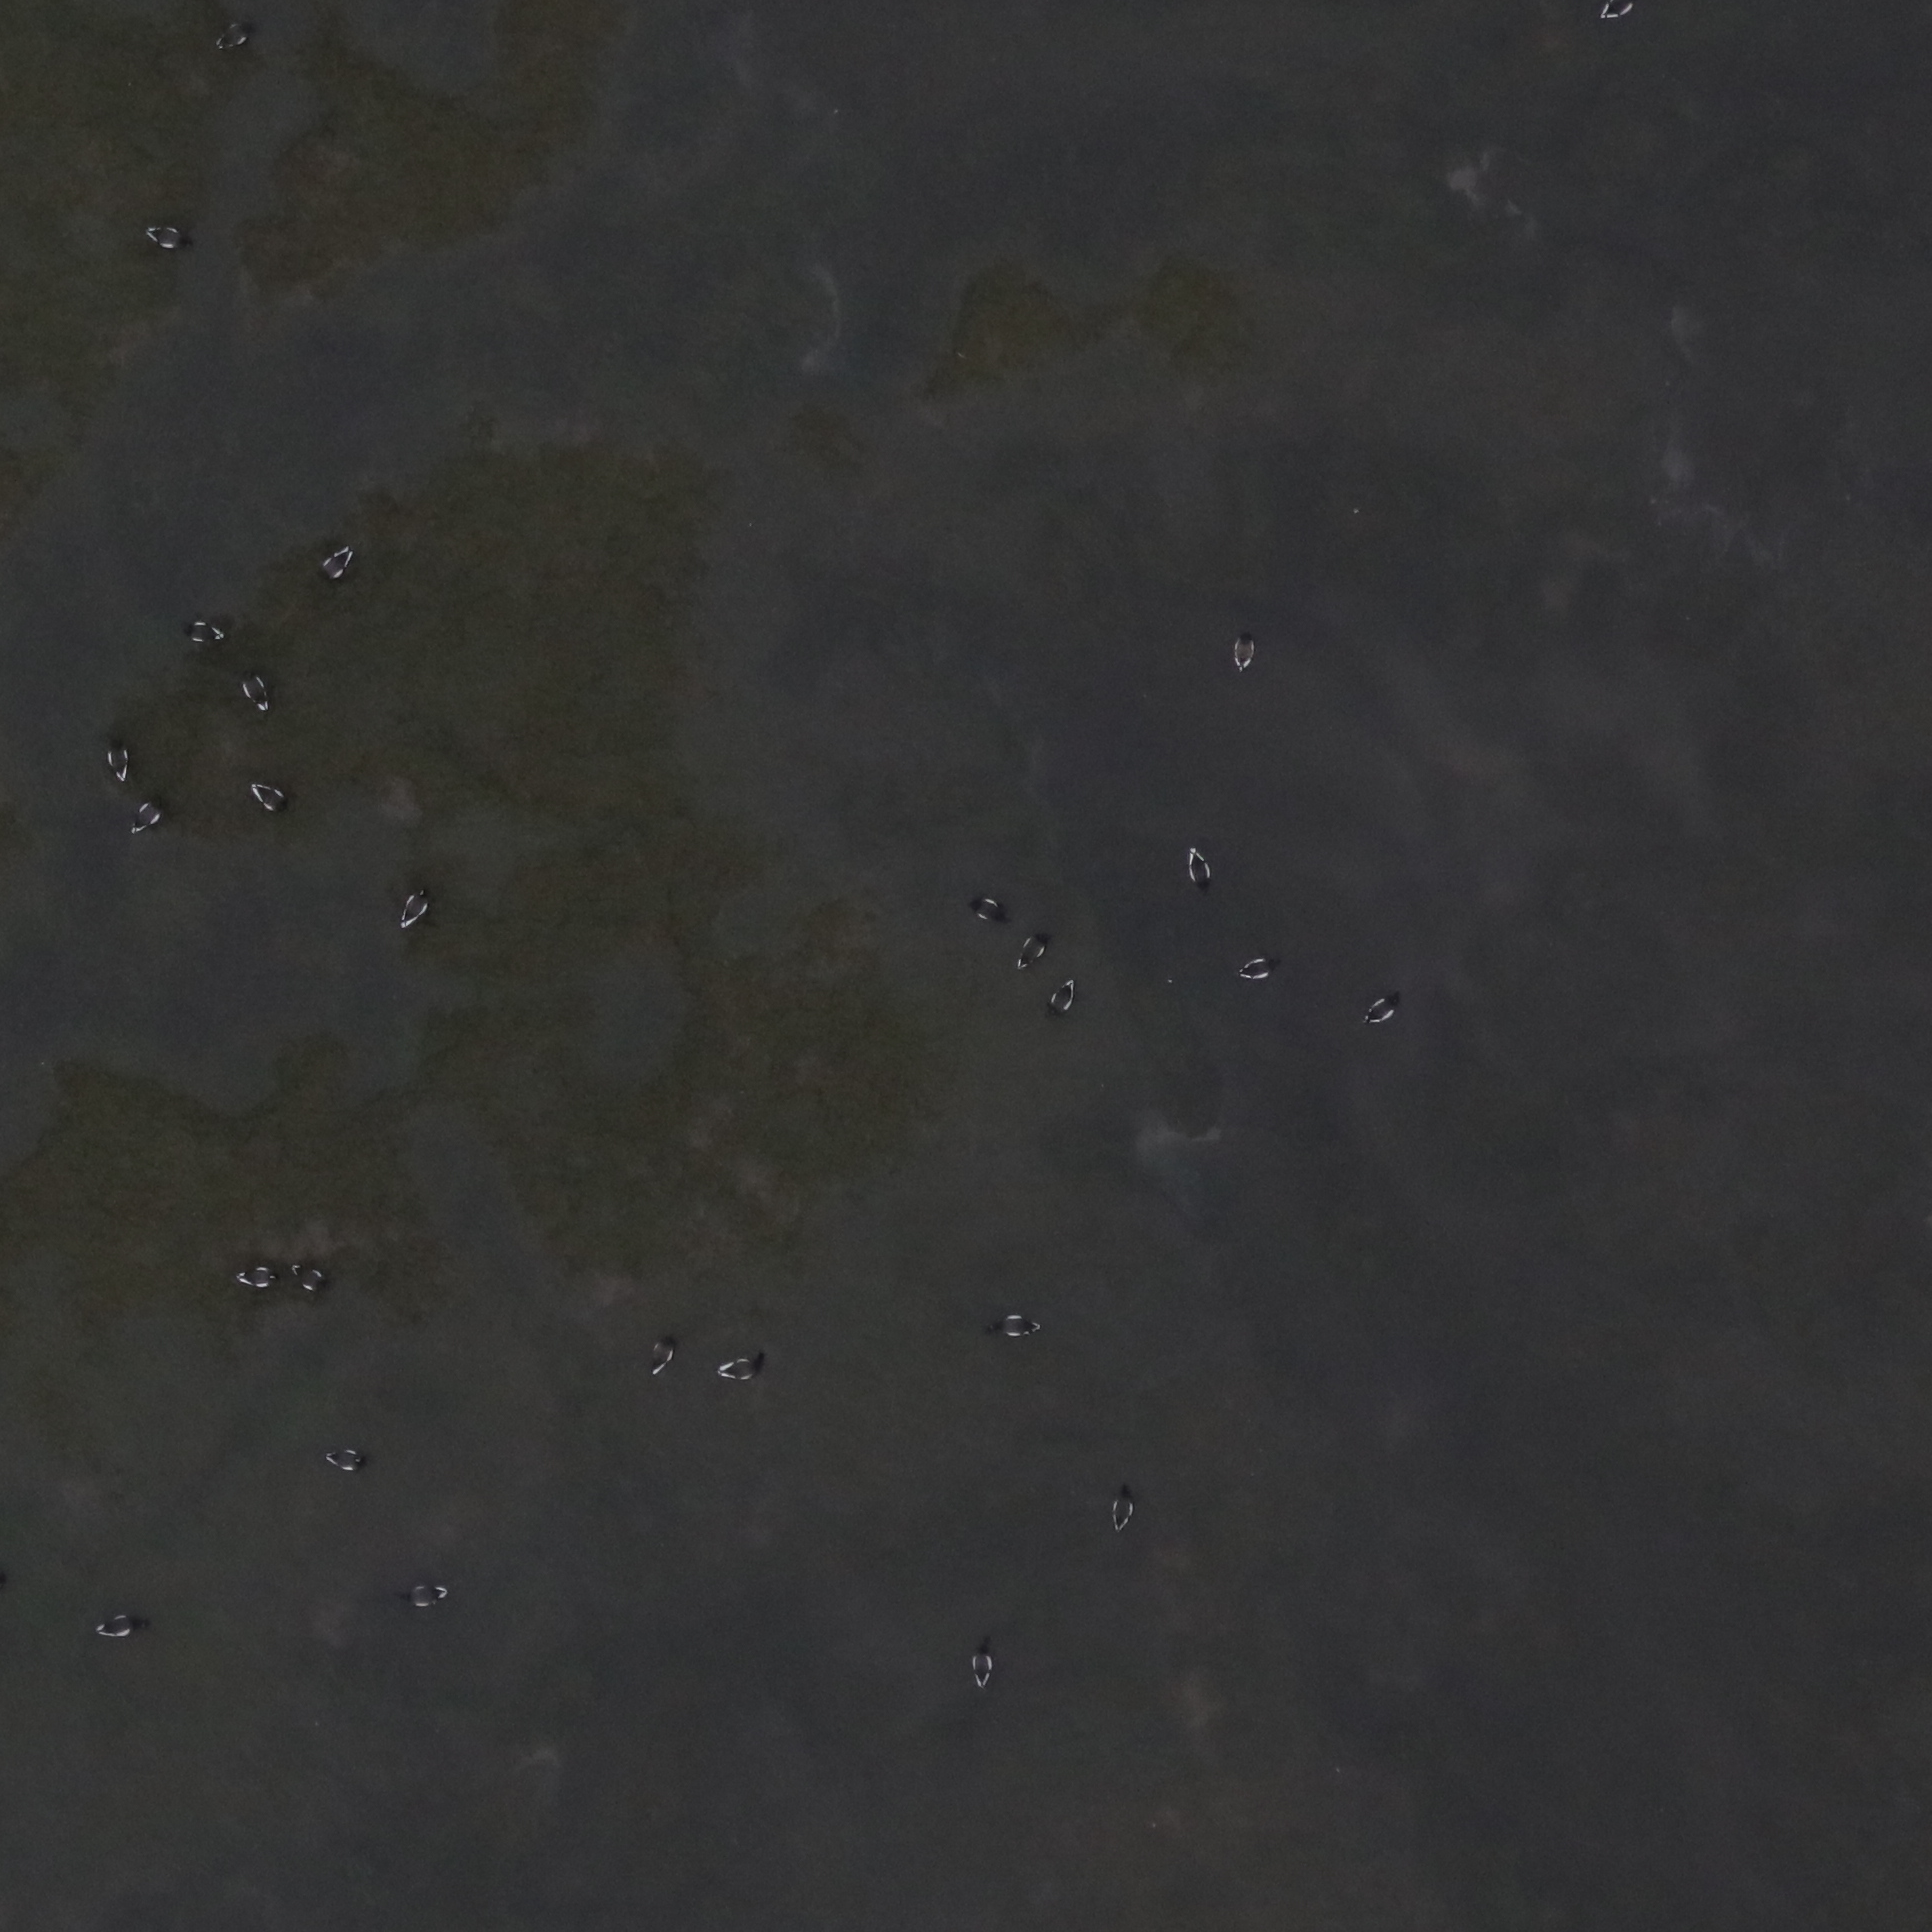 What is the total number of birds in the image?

27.